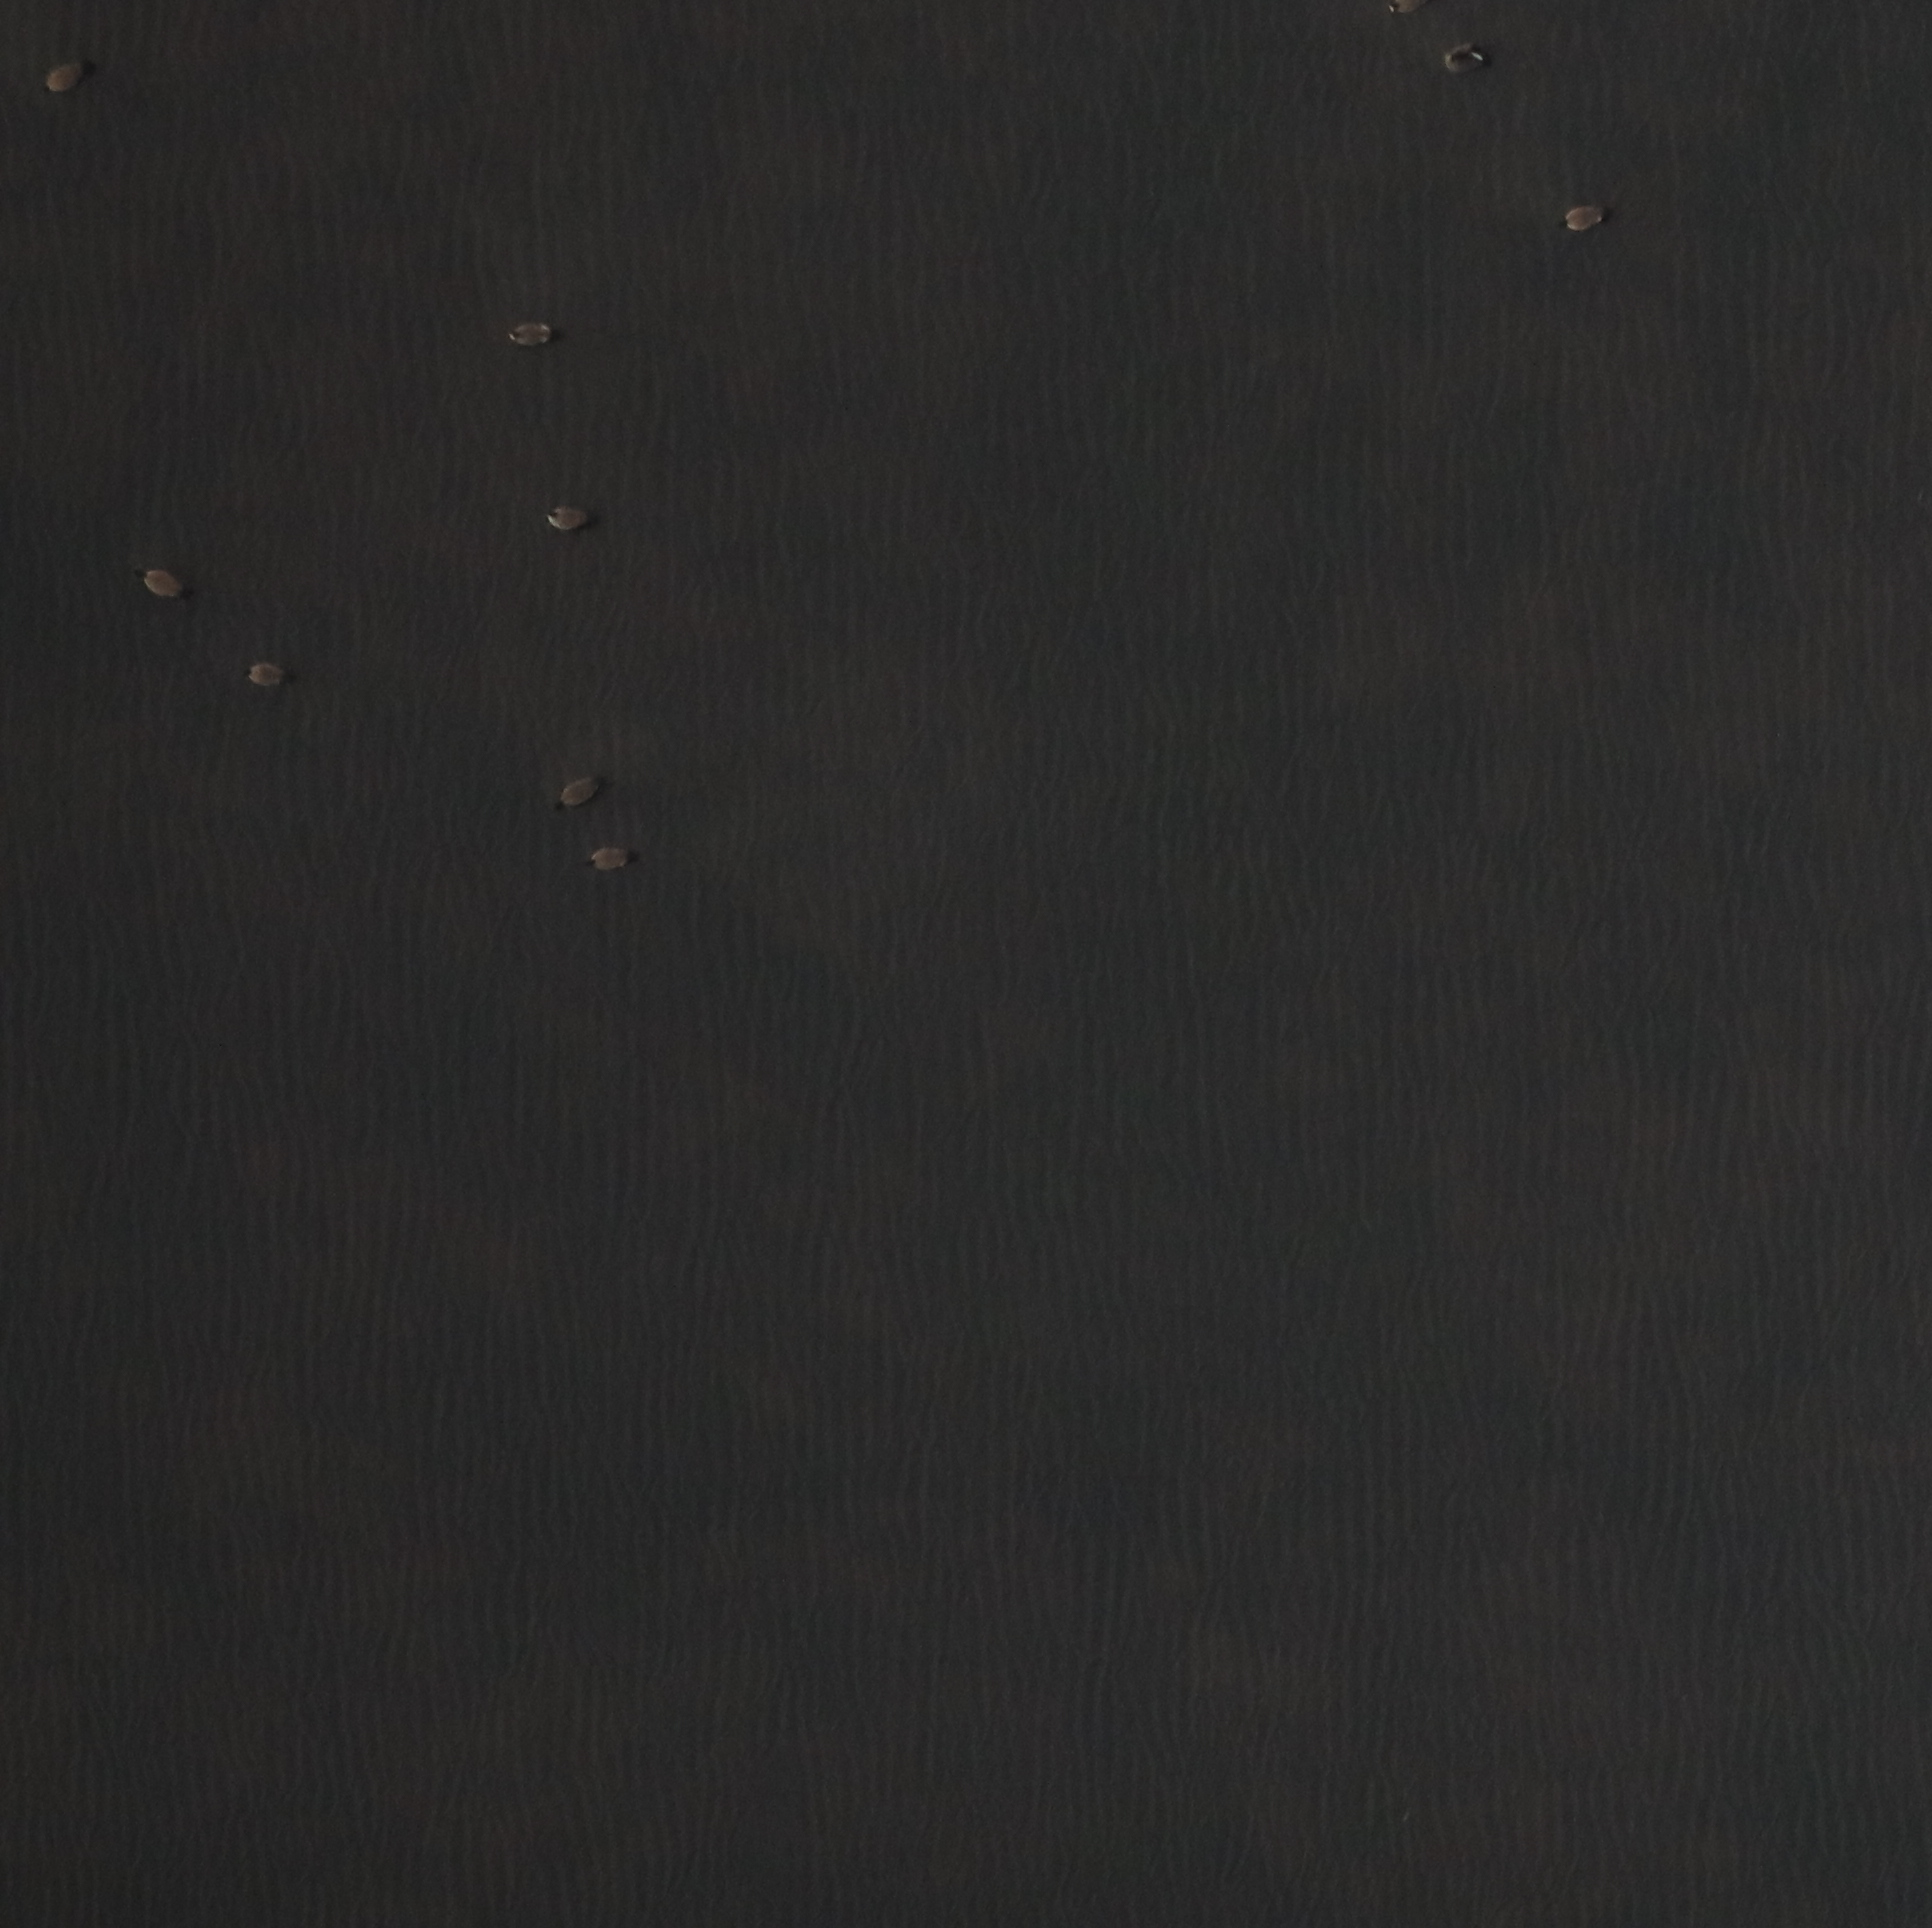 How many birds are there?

9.